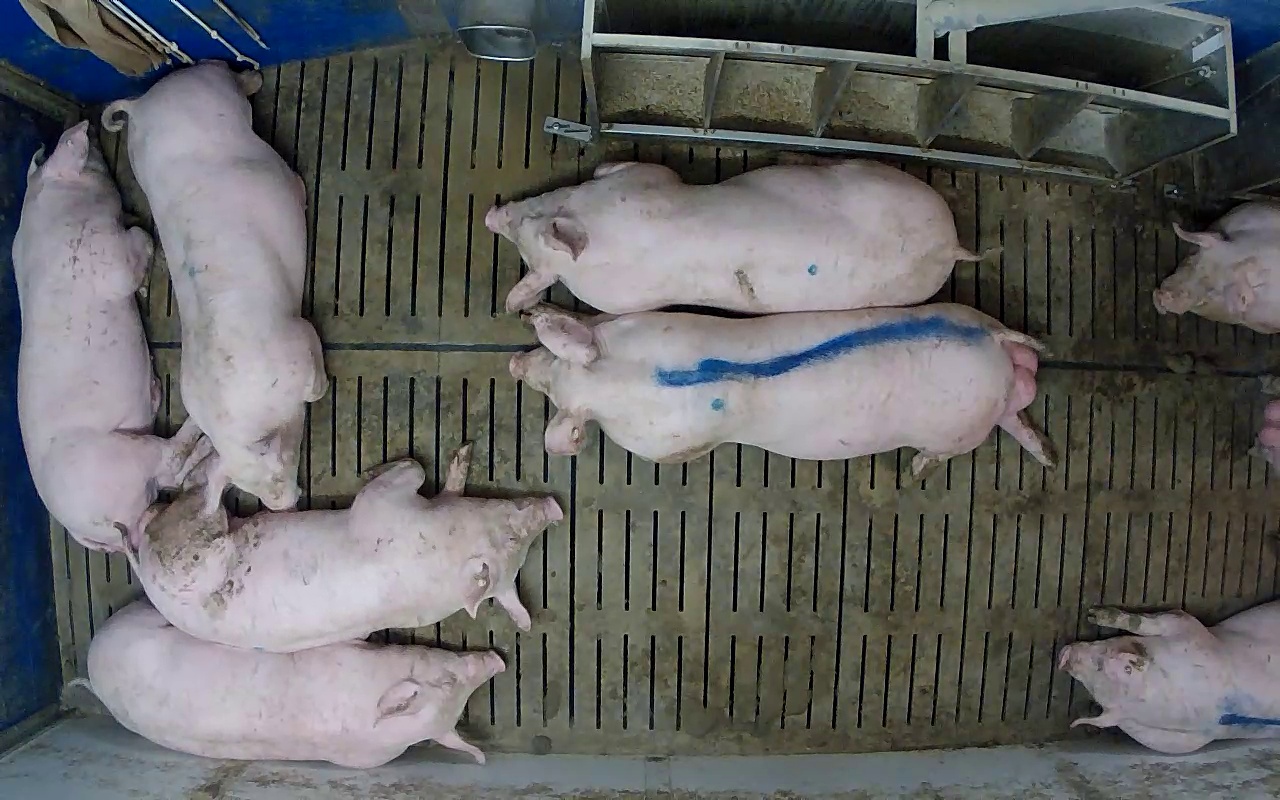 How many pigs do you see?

8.